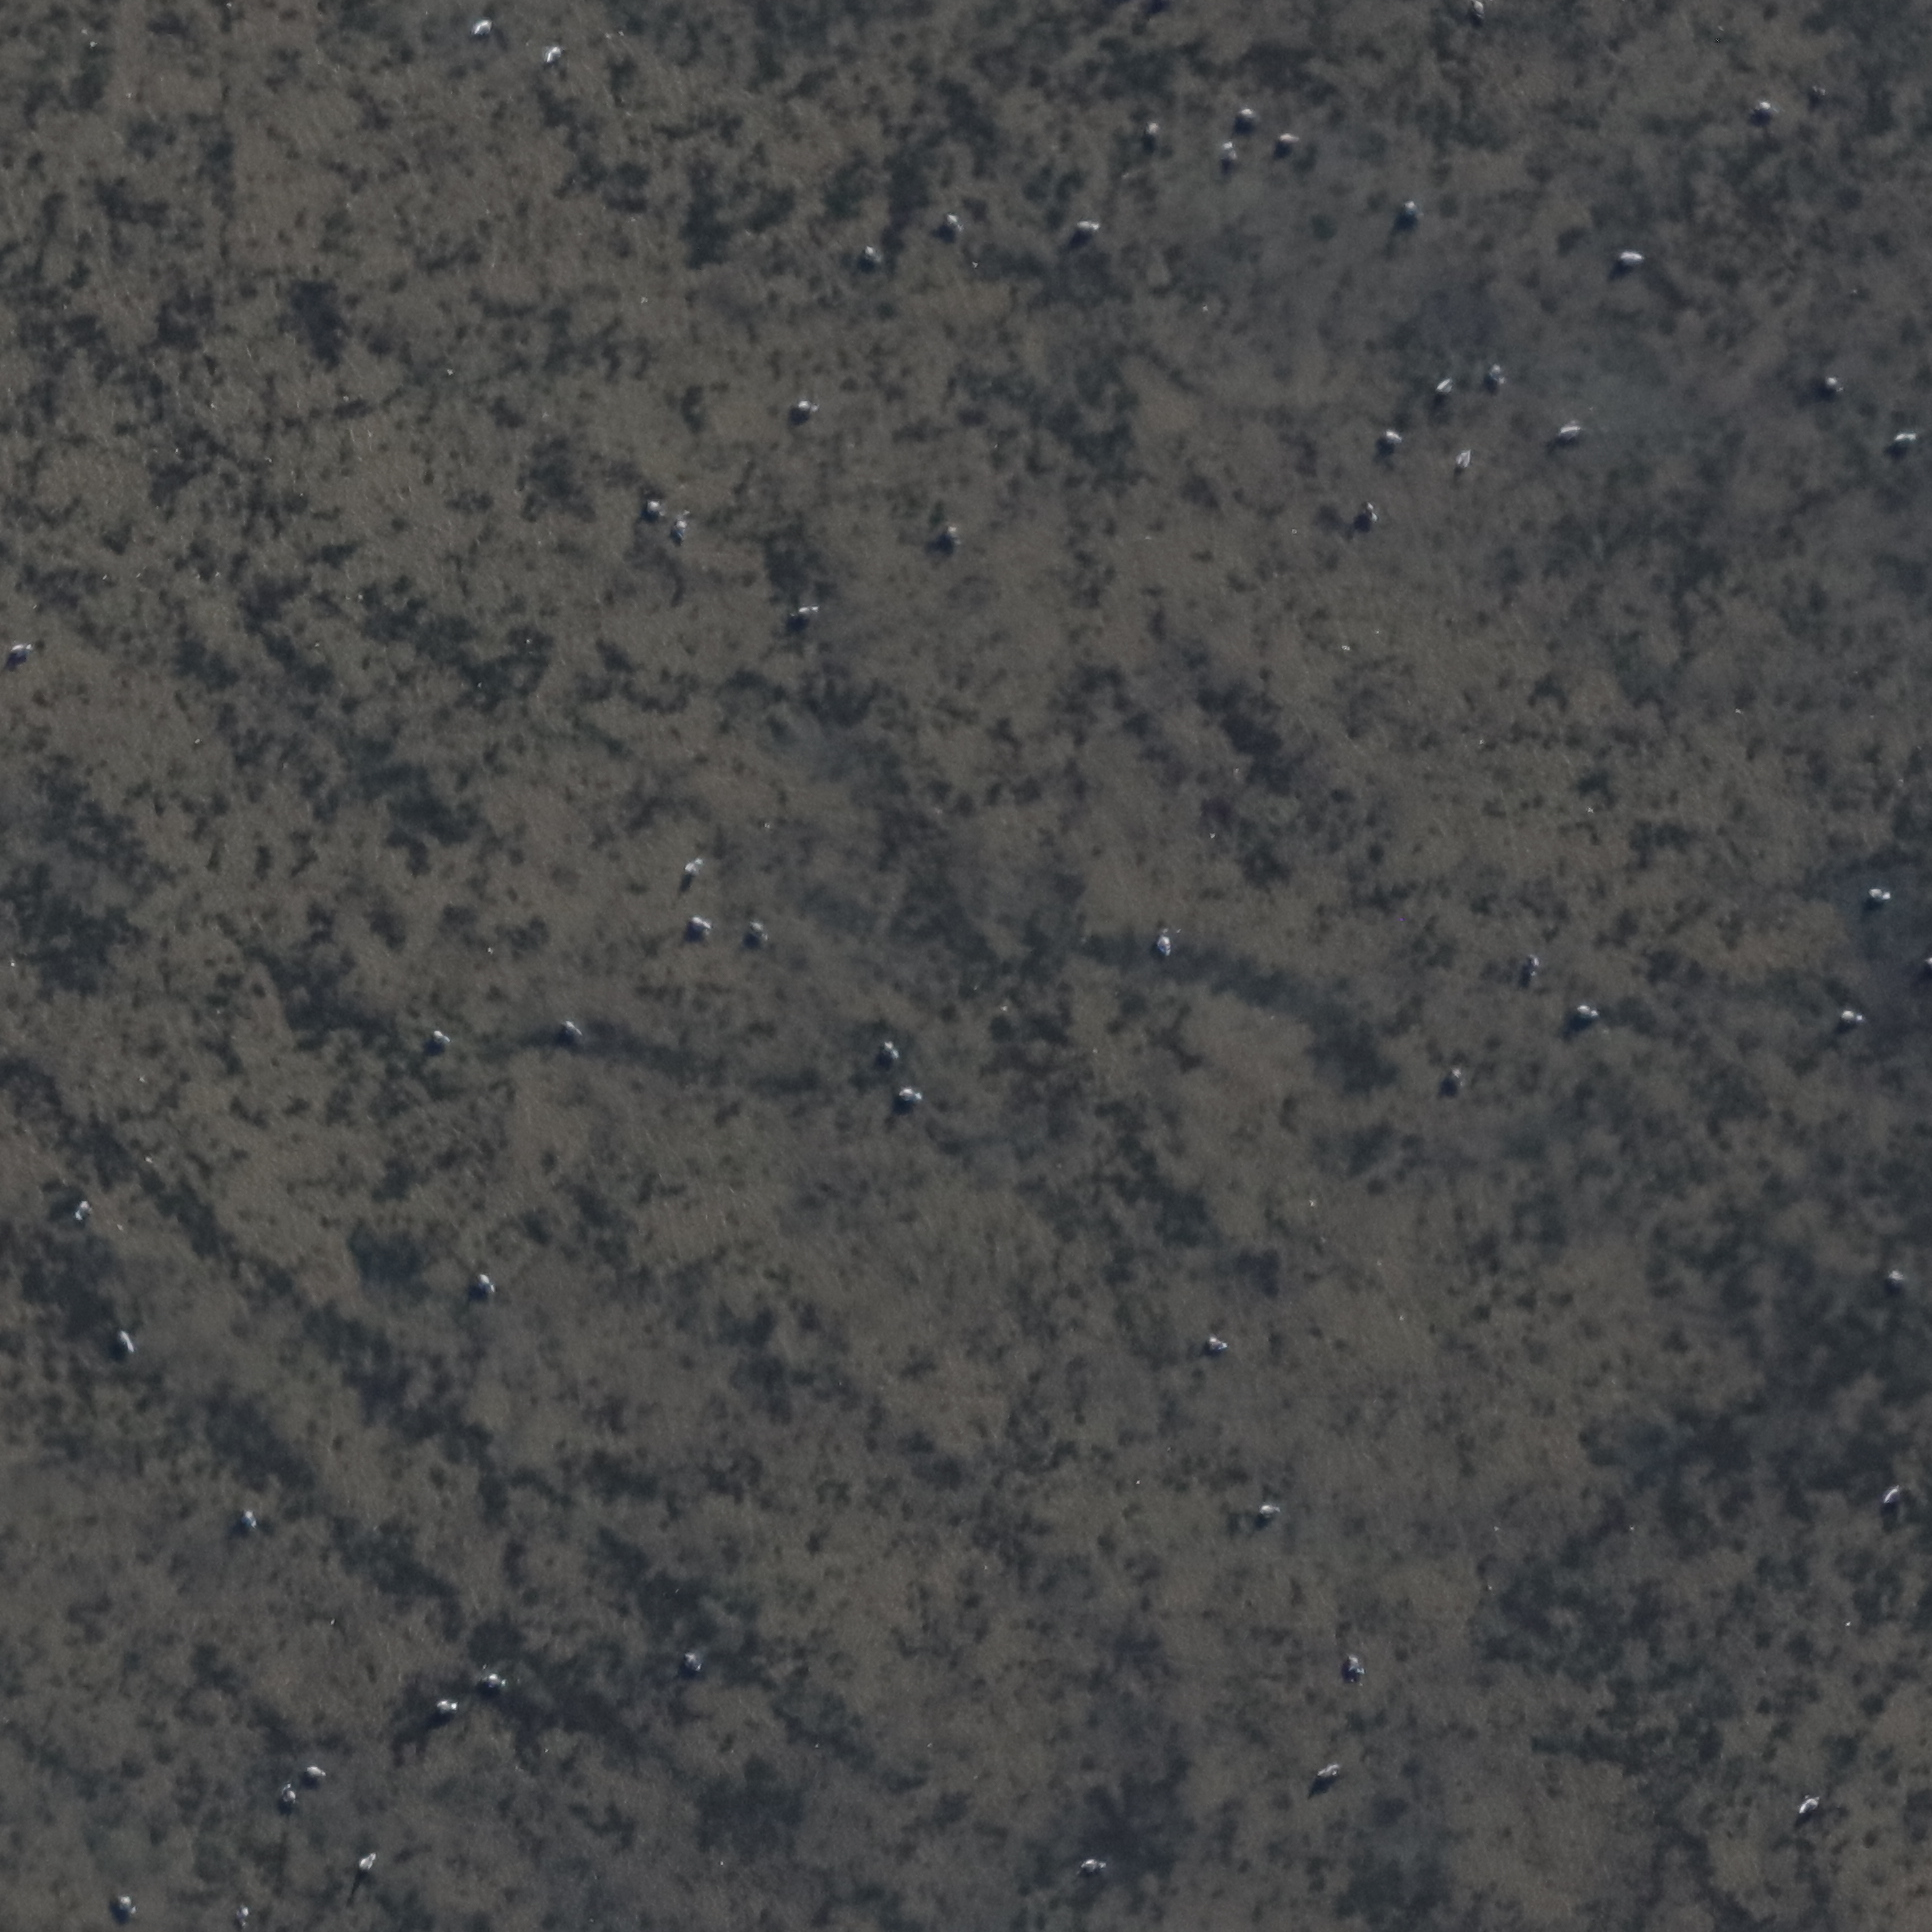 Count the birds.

61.